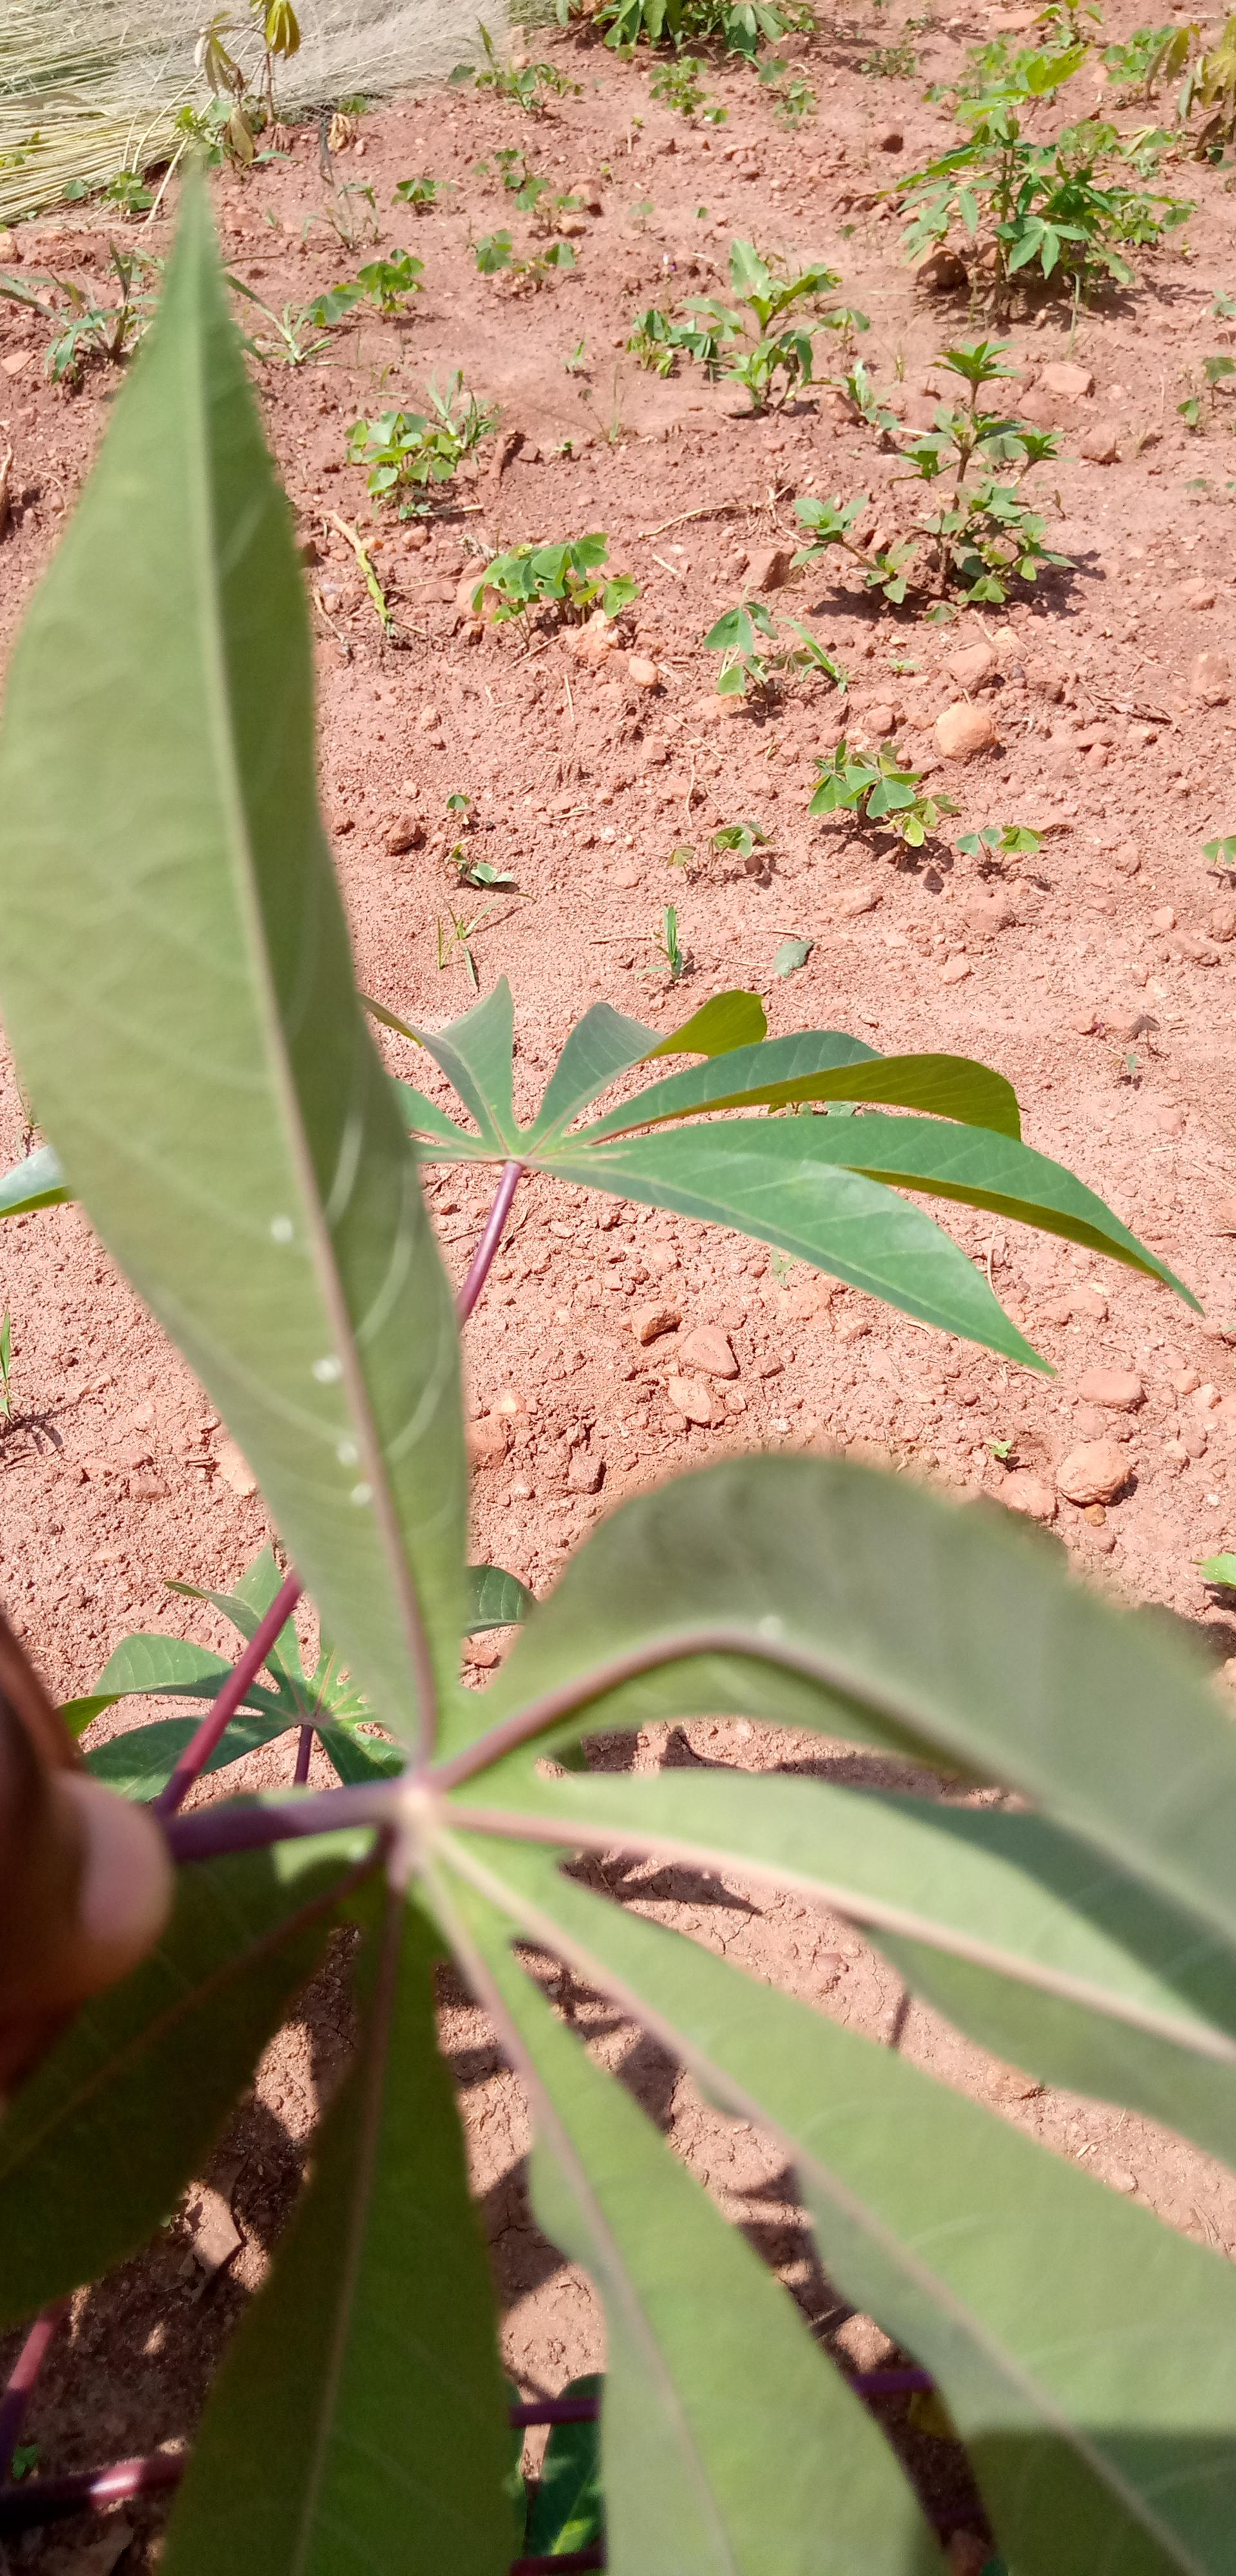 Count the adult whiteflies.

5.